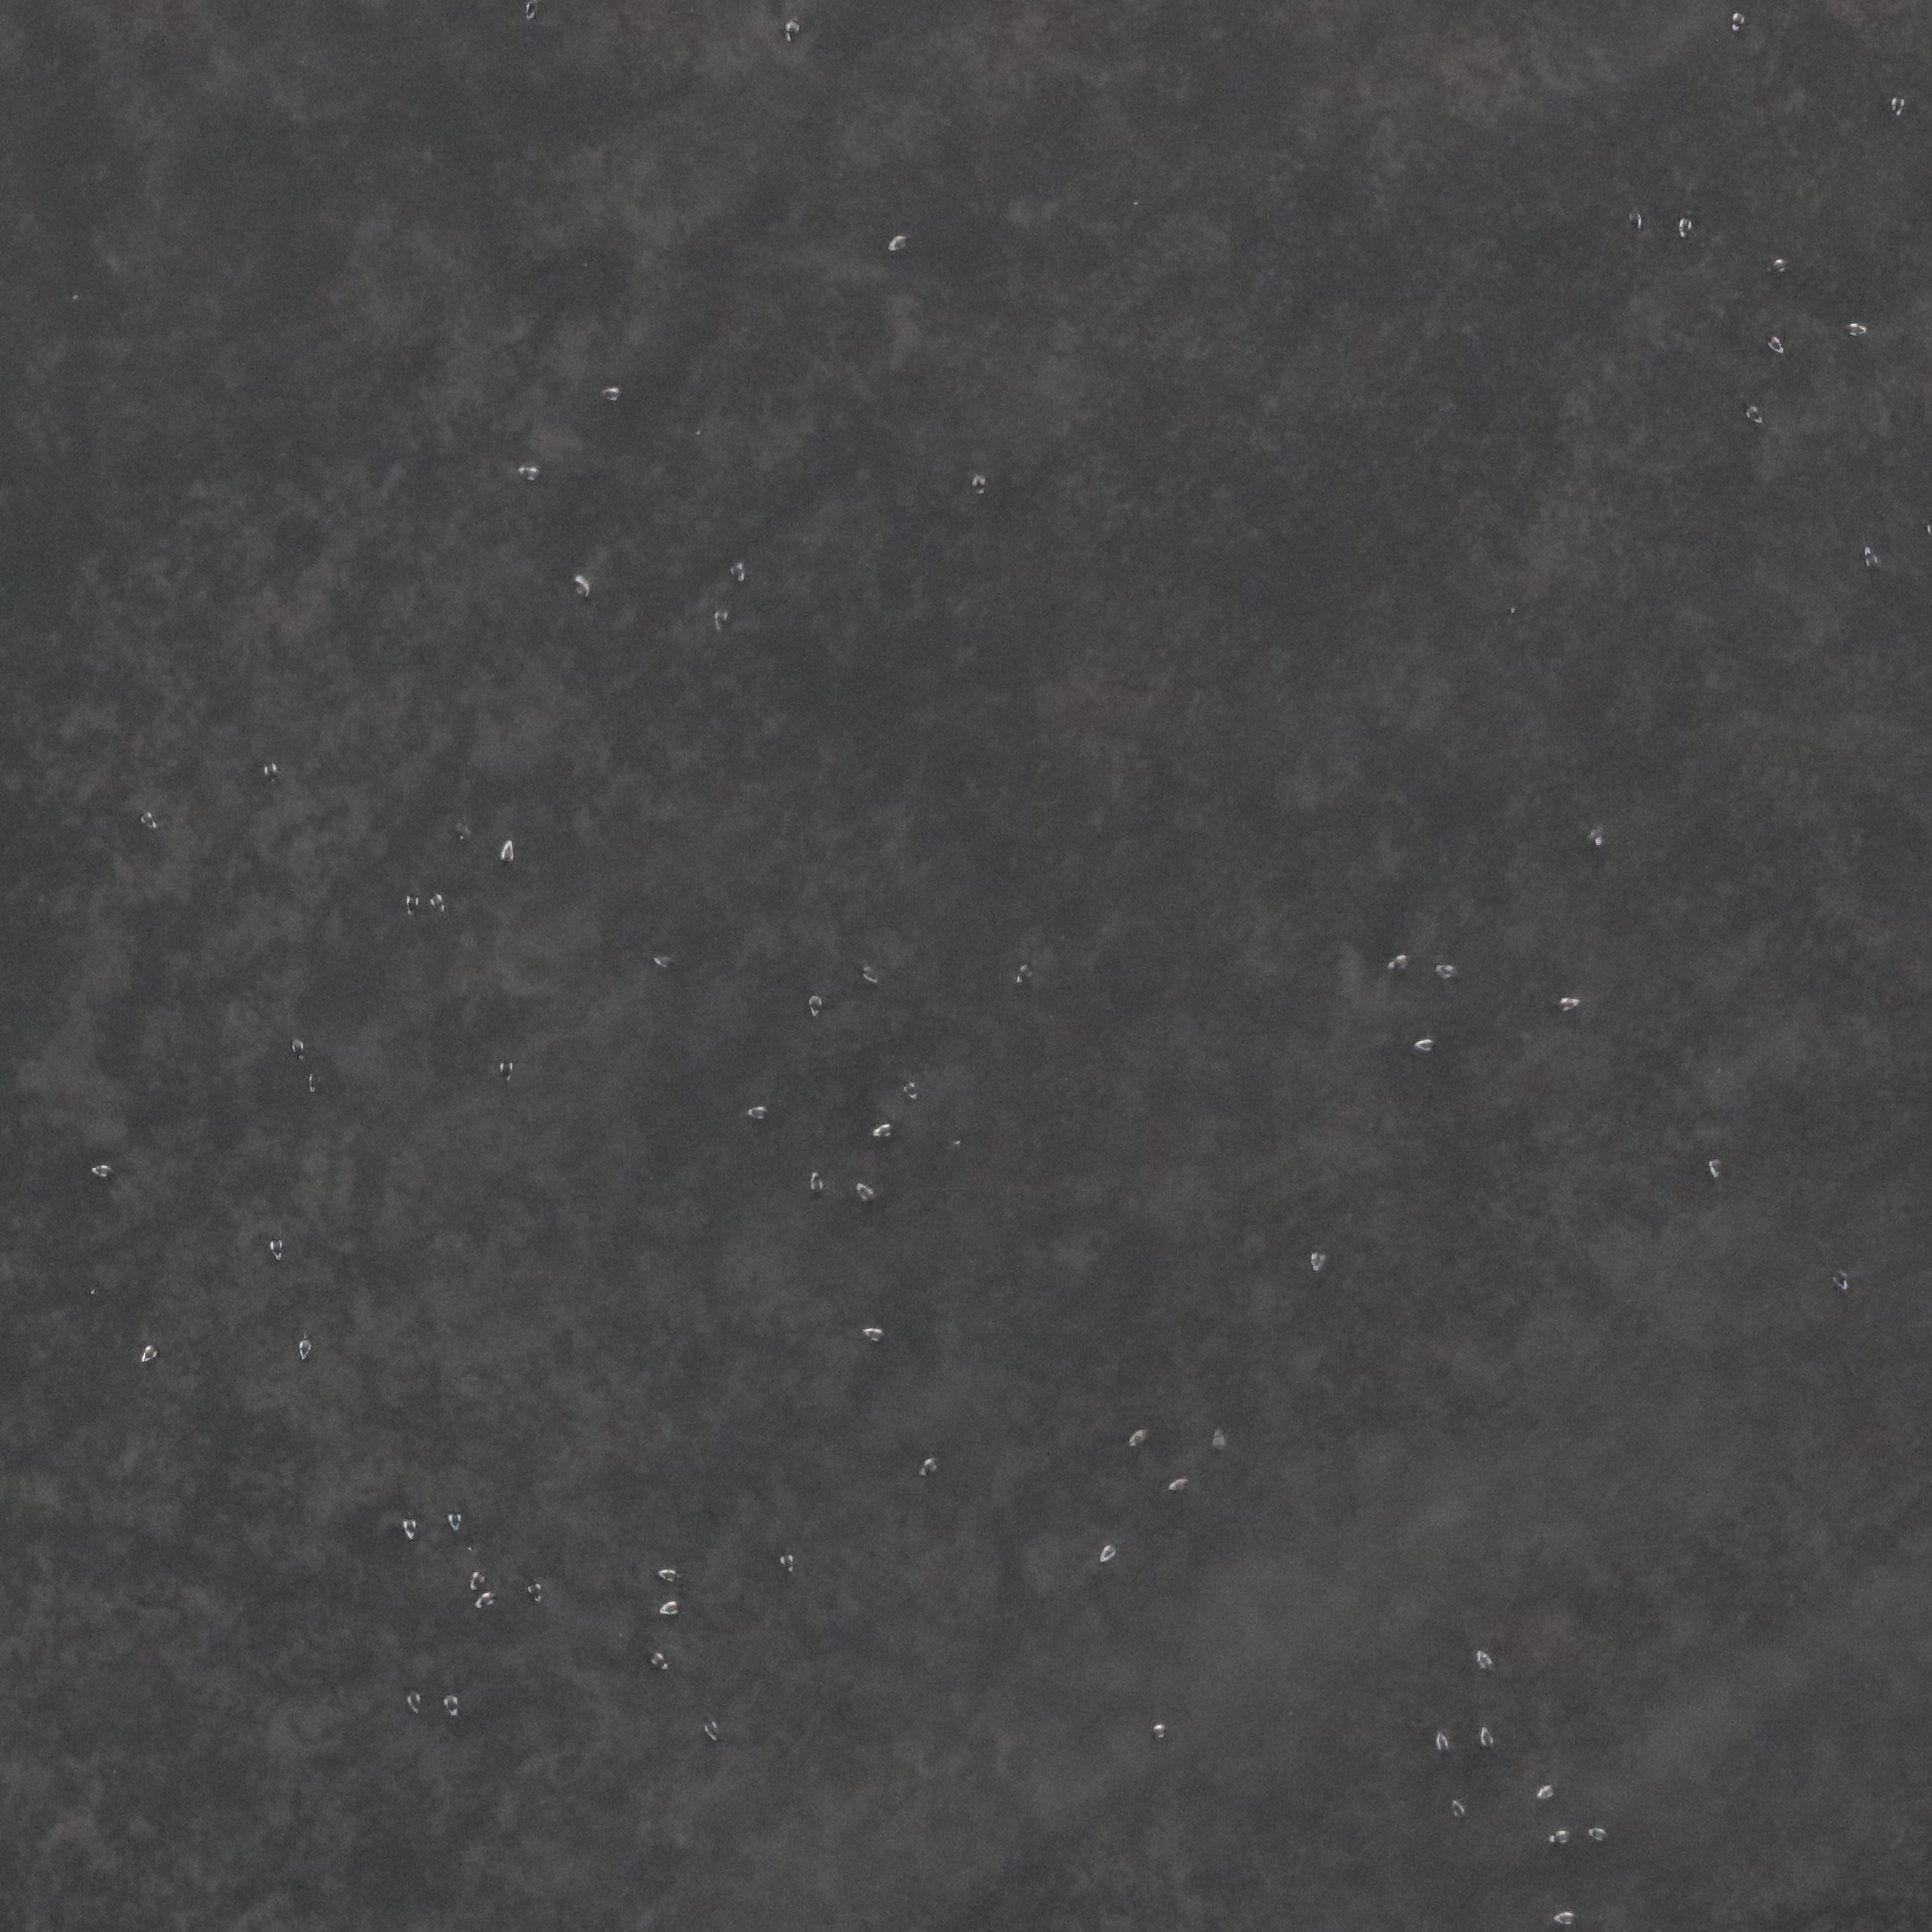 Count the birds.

76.